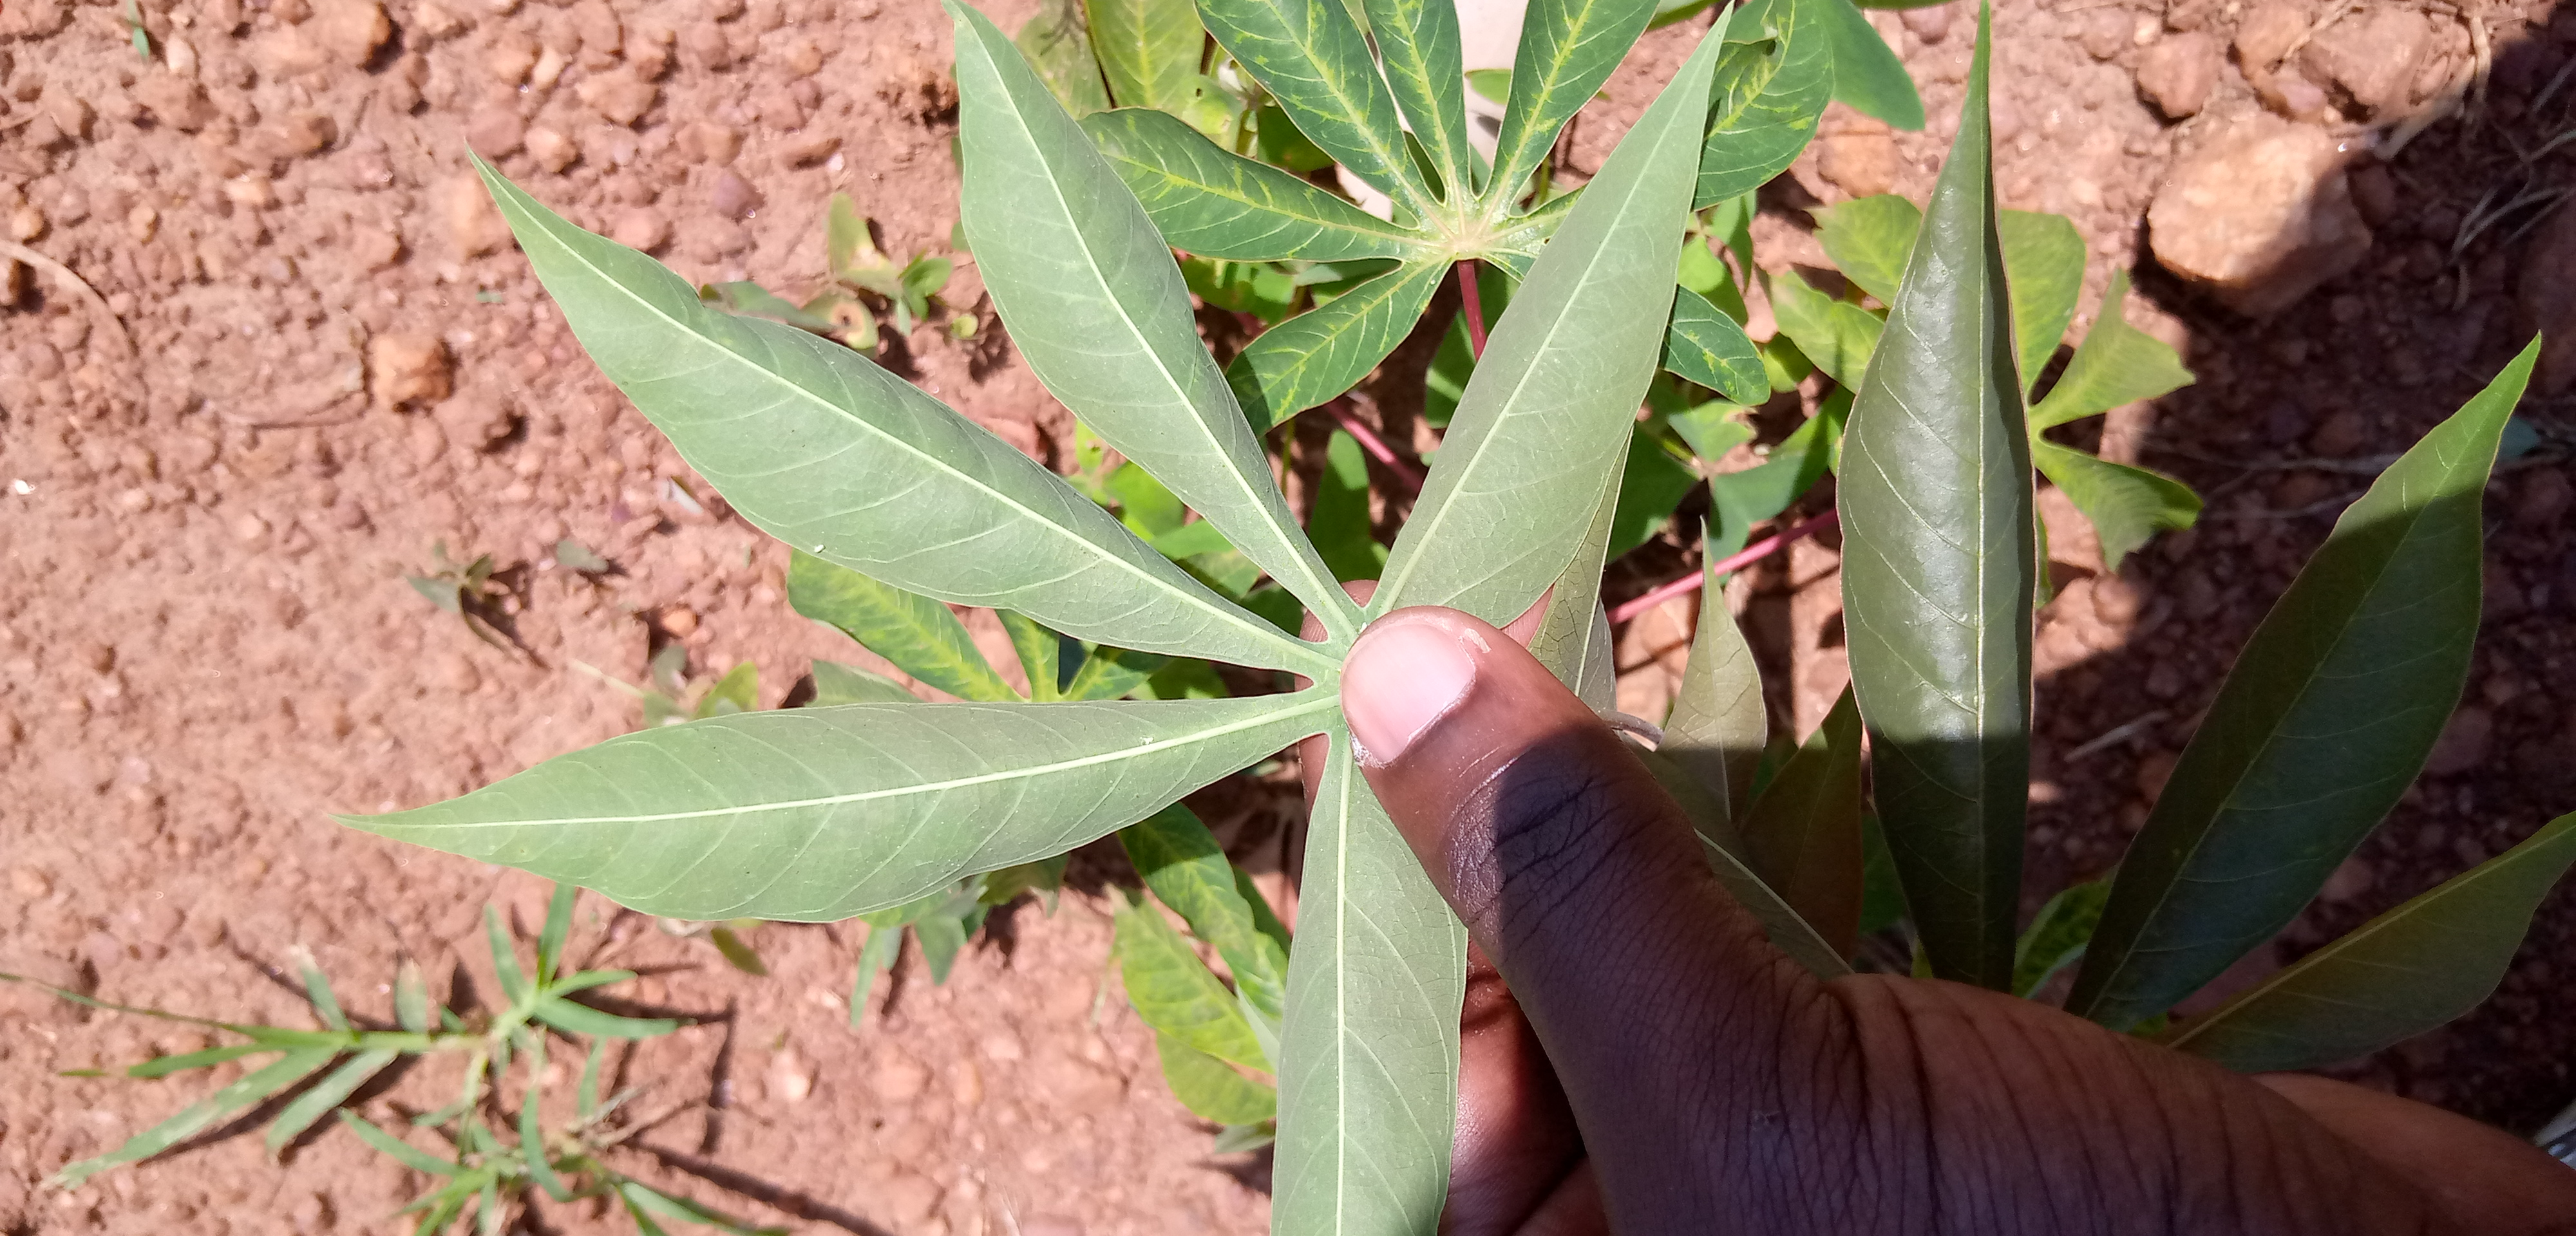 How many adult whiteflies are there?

1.